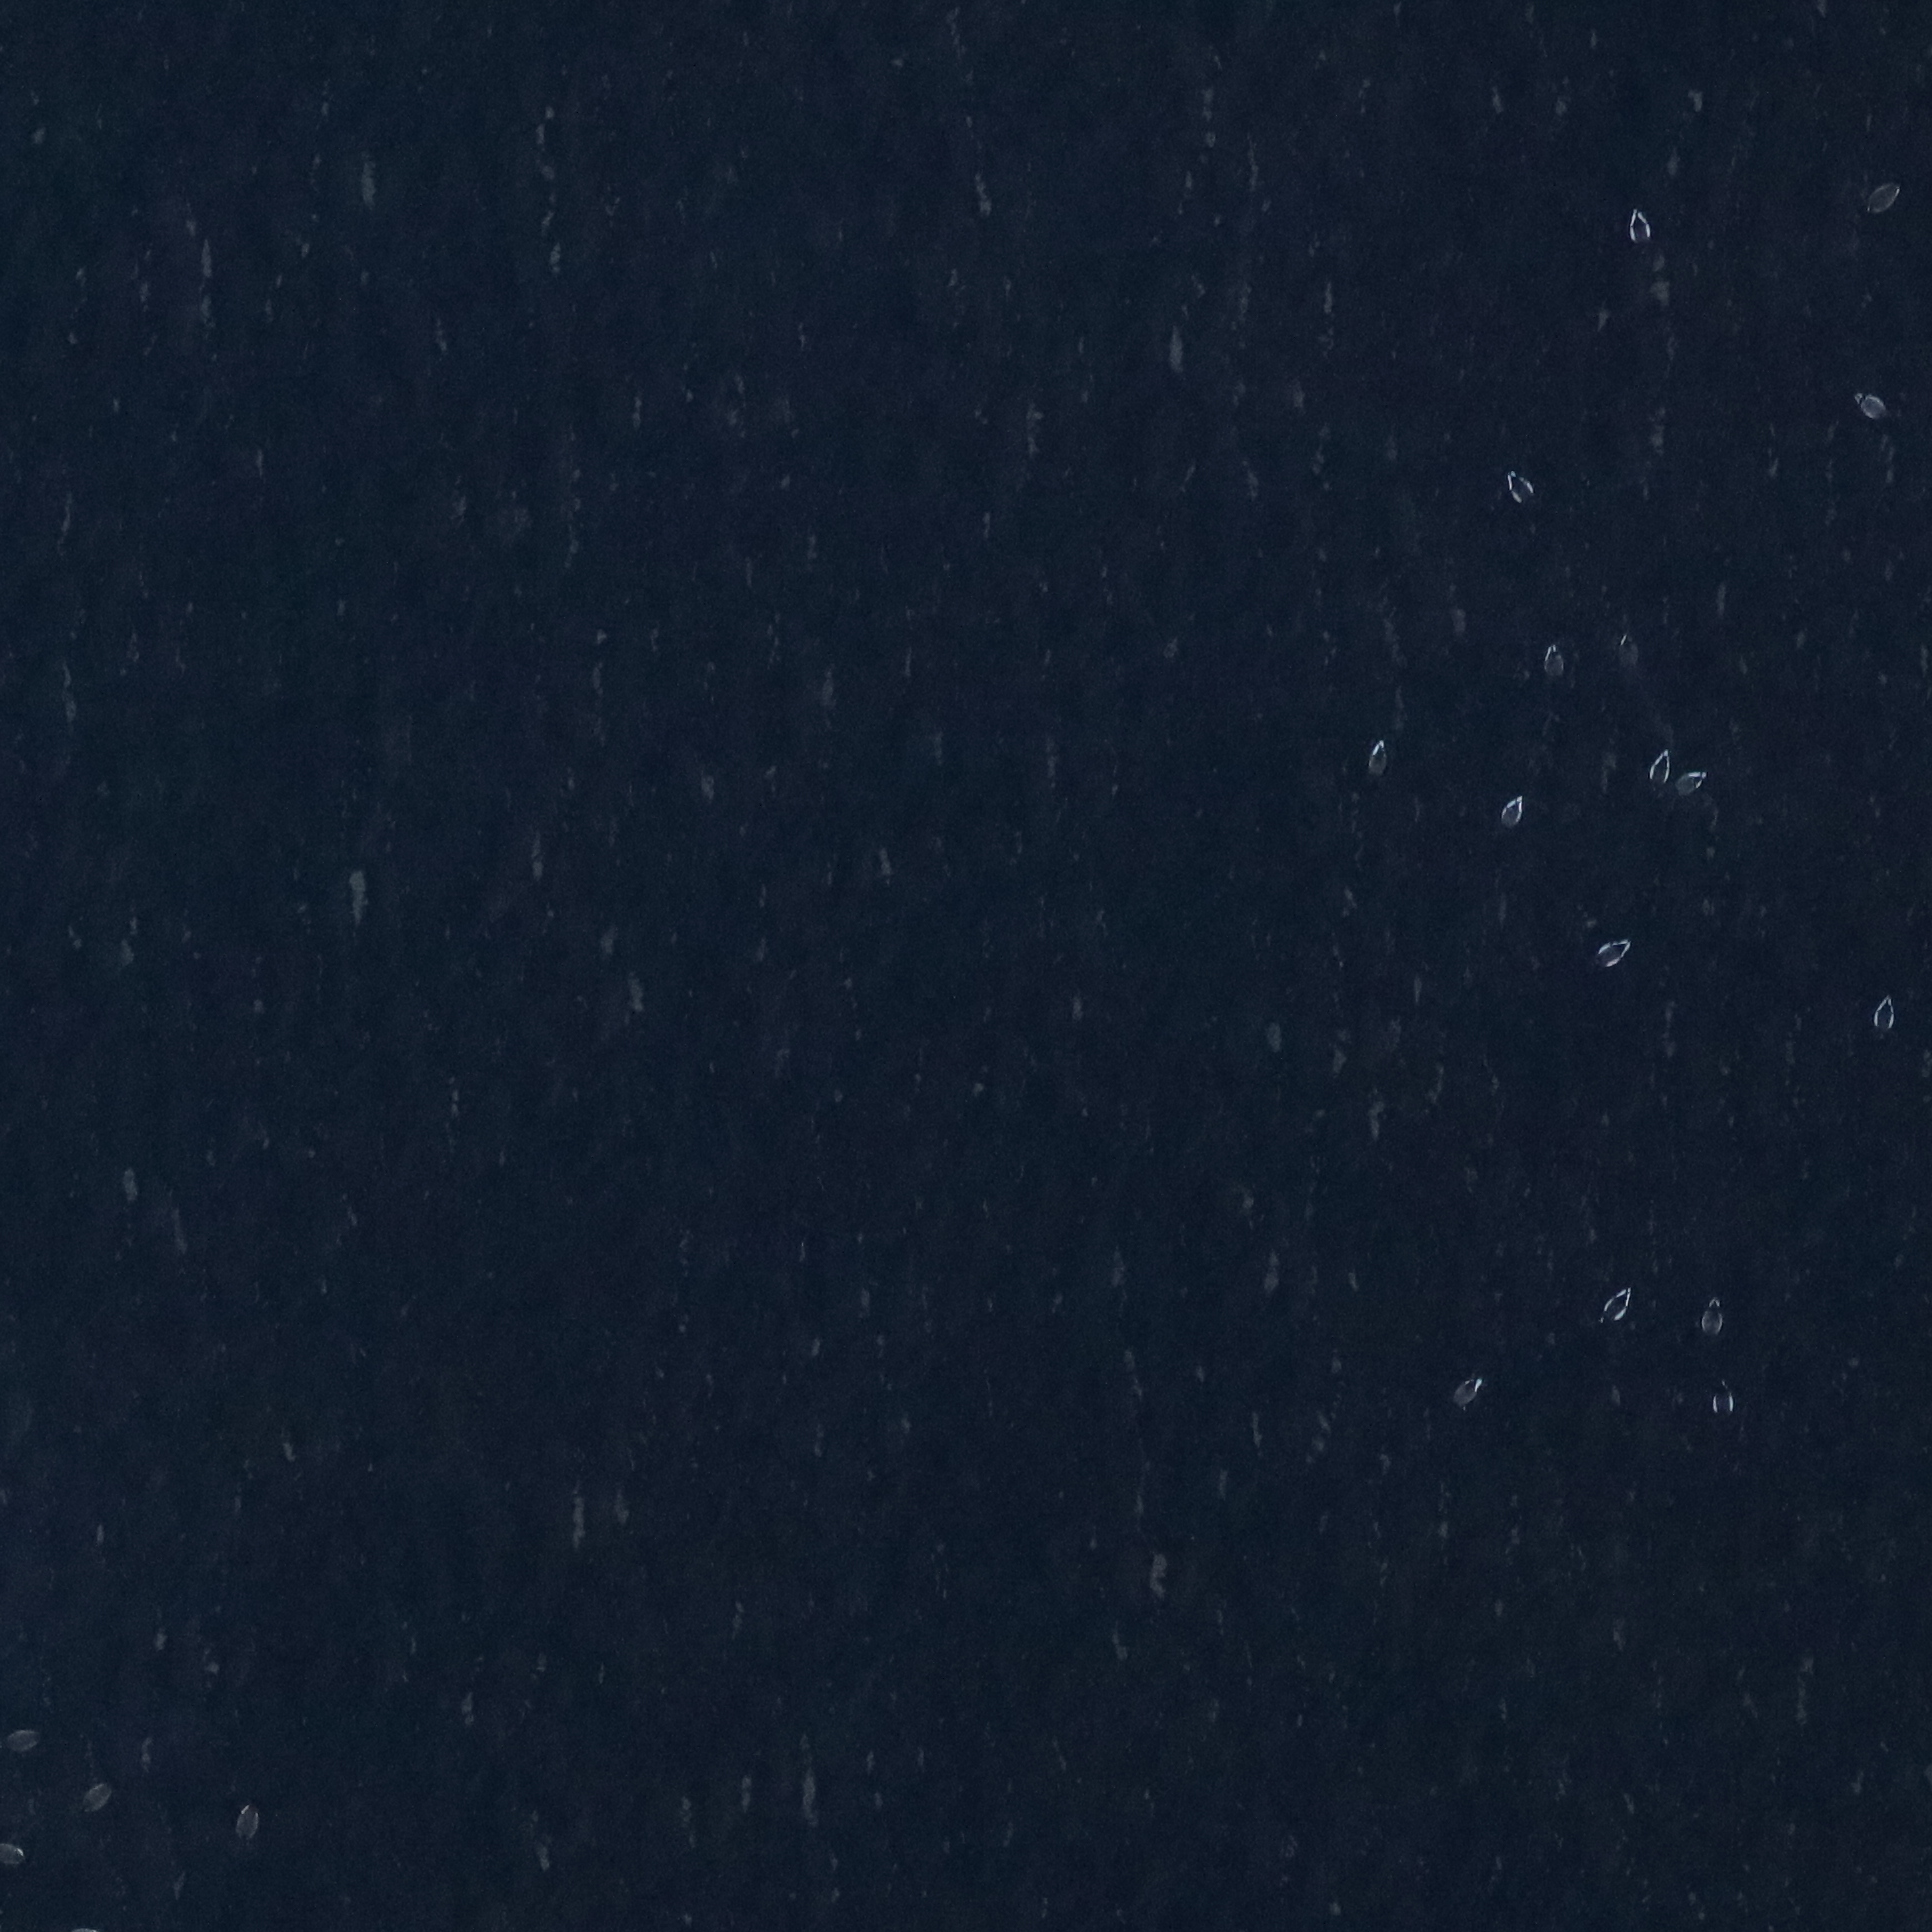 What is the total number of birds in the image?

20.